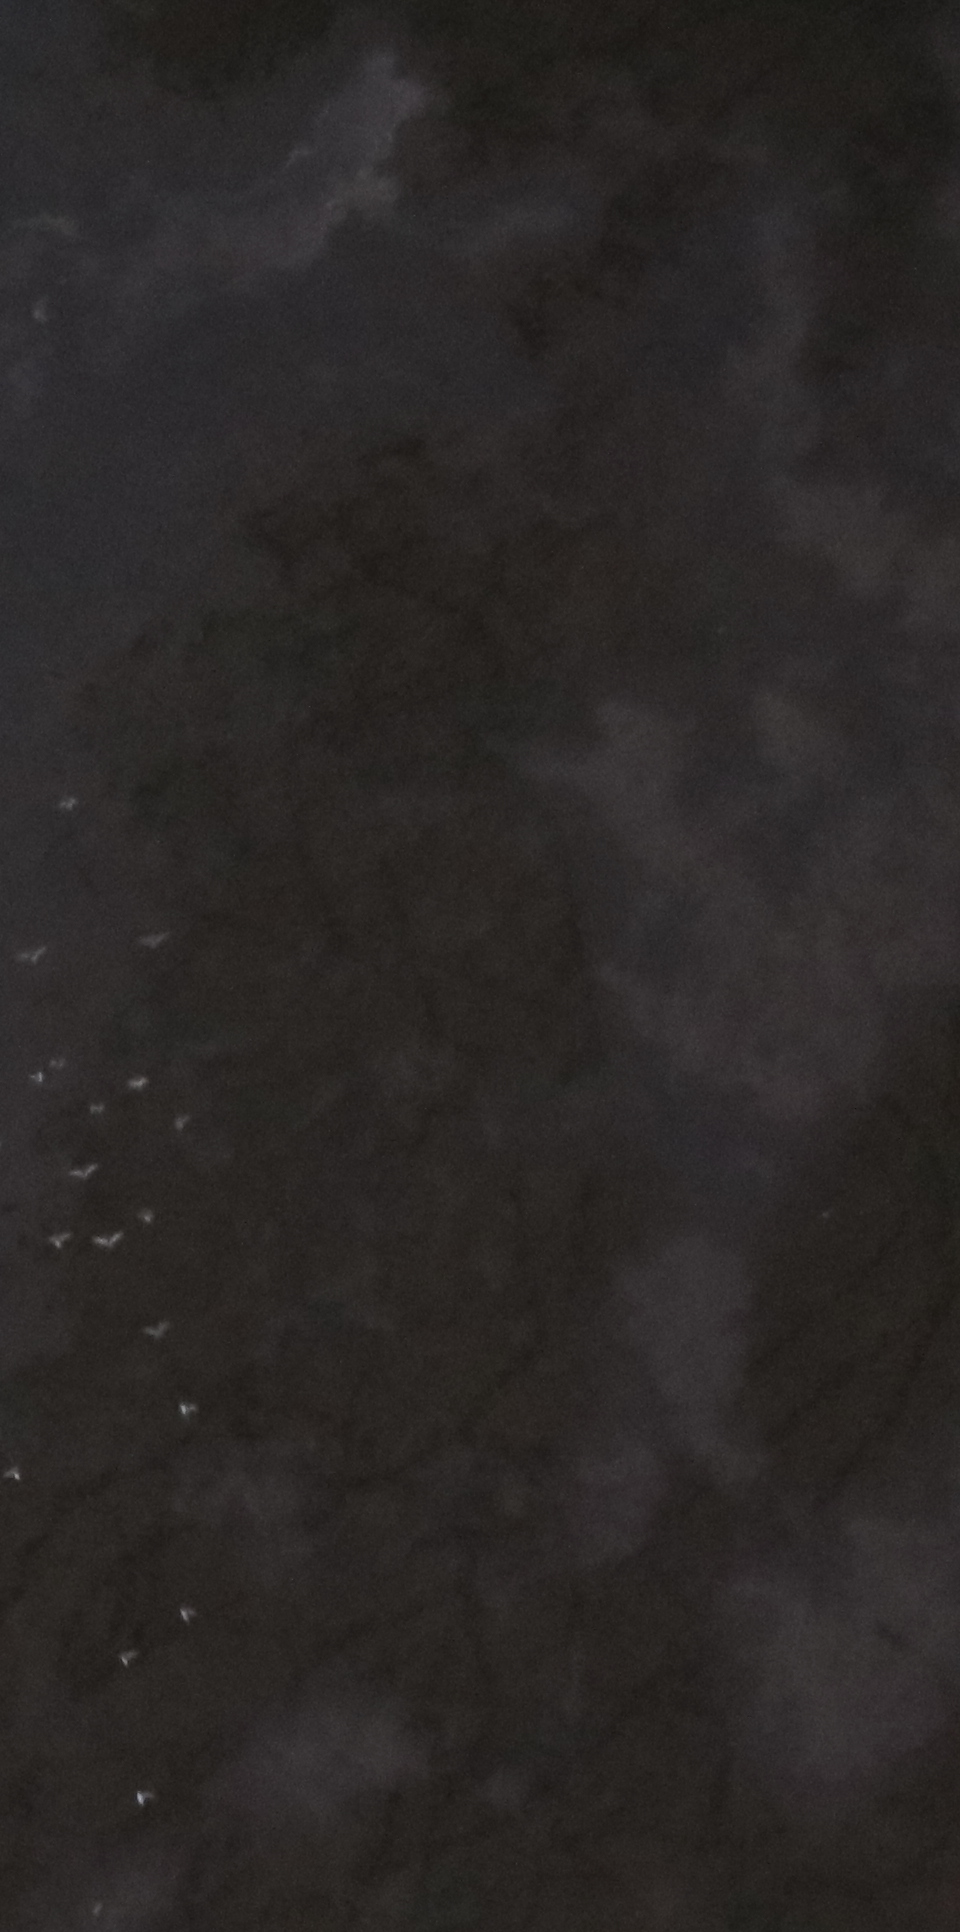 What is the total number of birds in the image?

20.